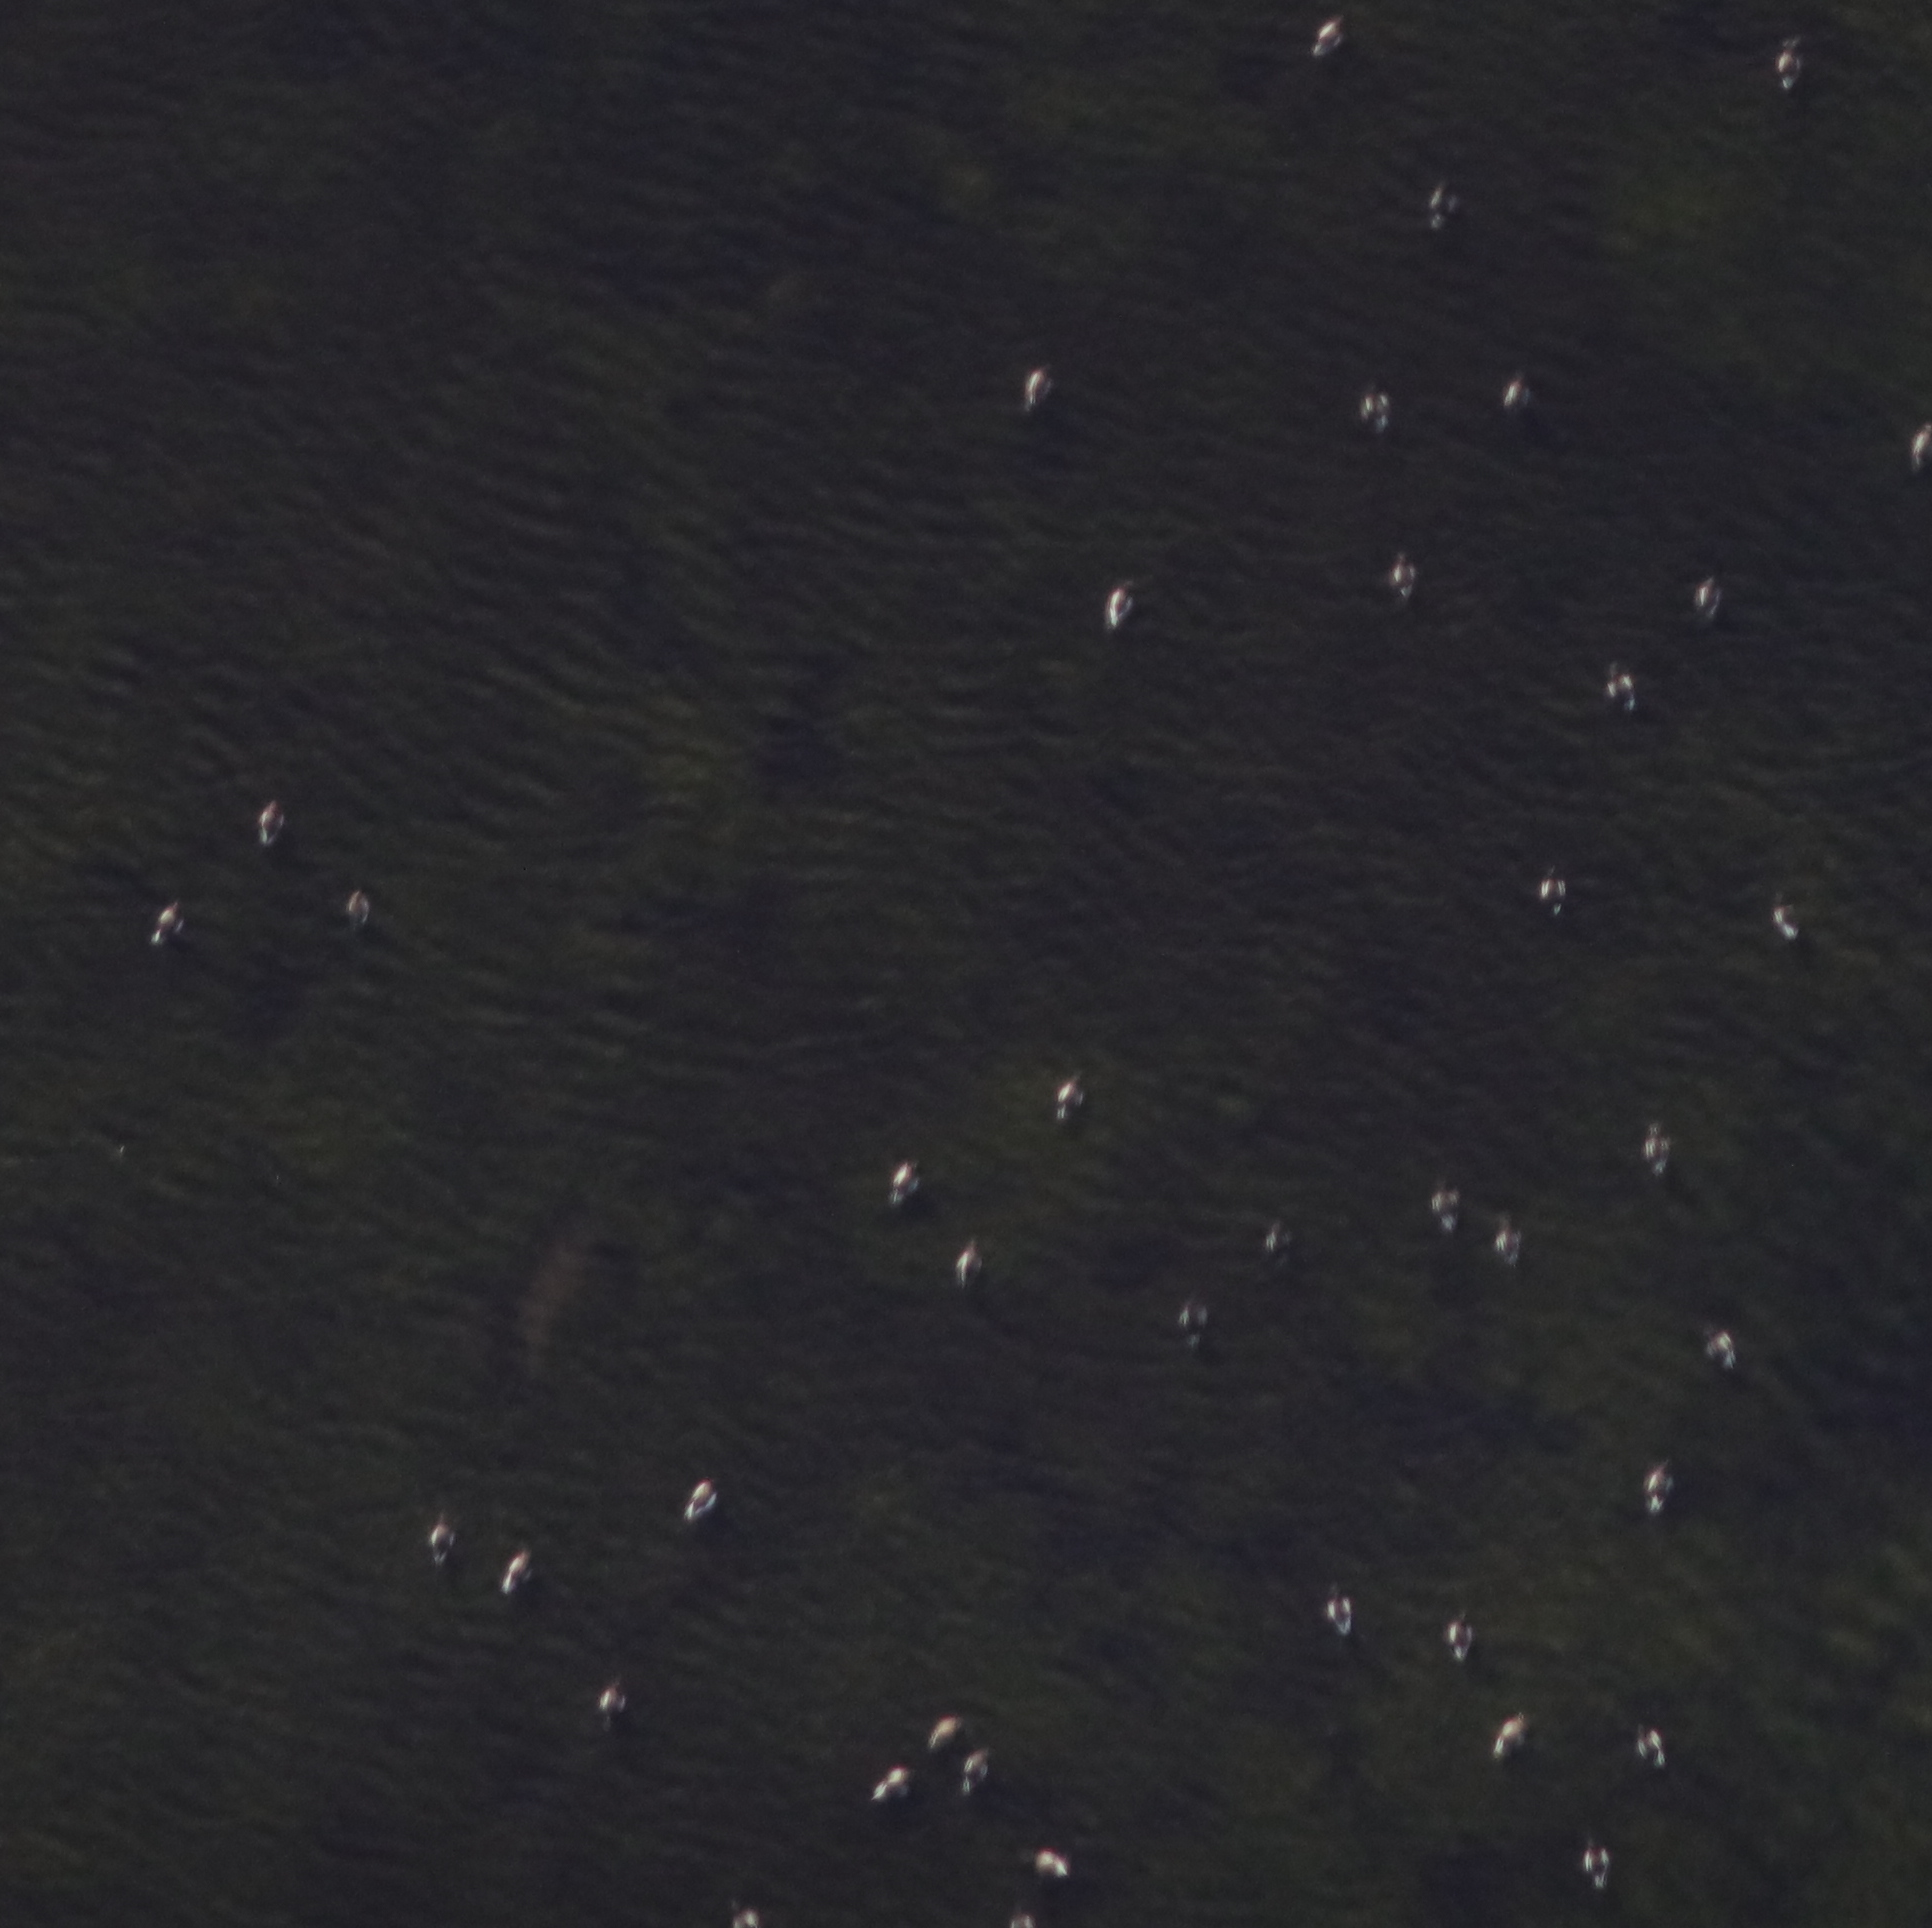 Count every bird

39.